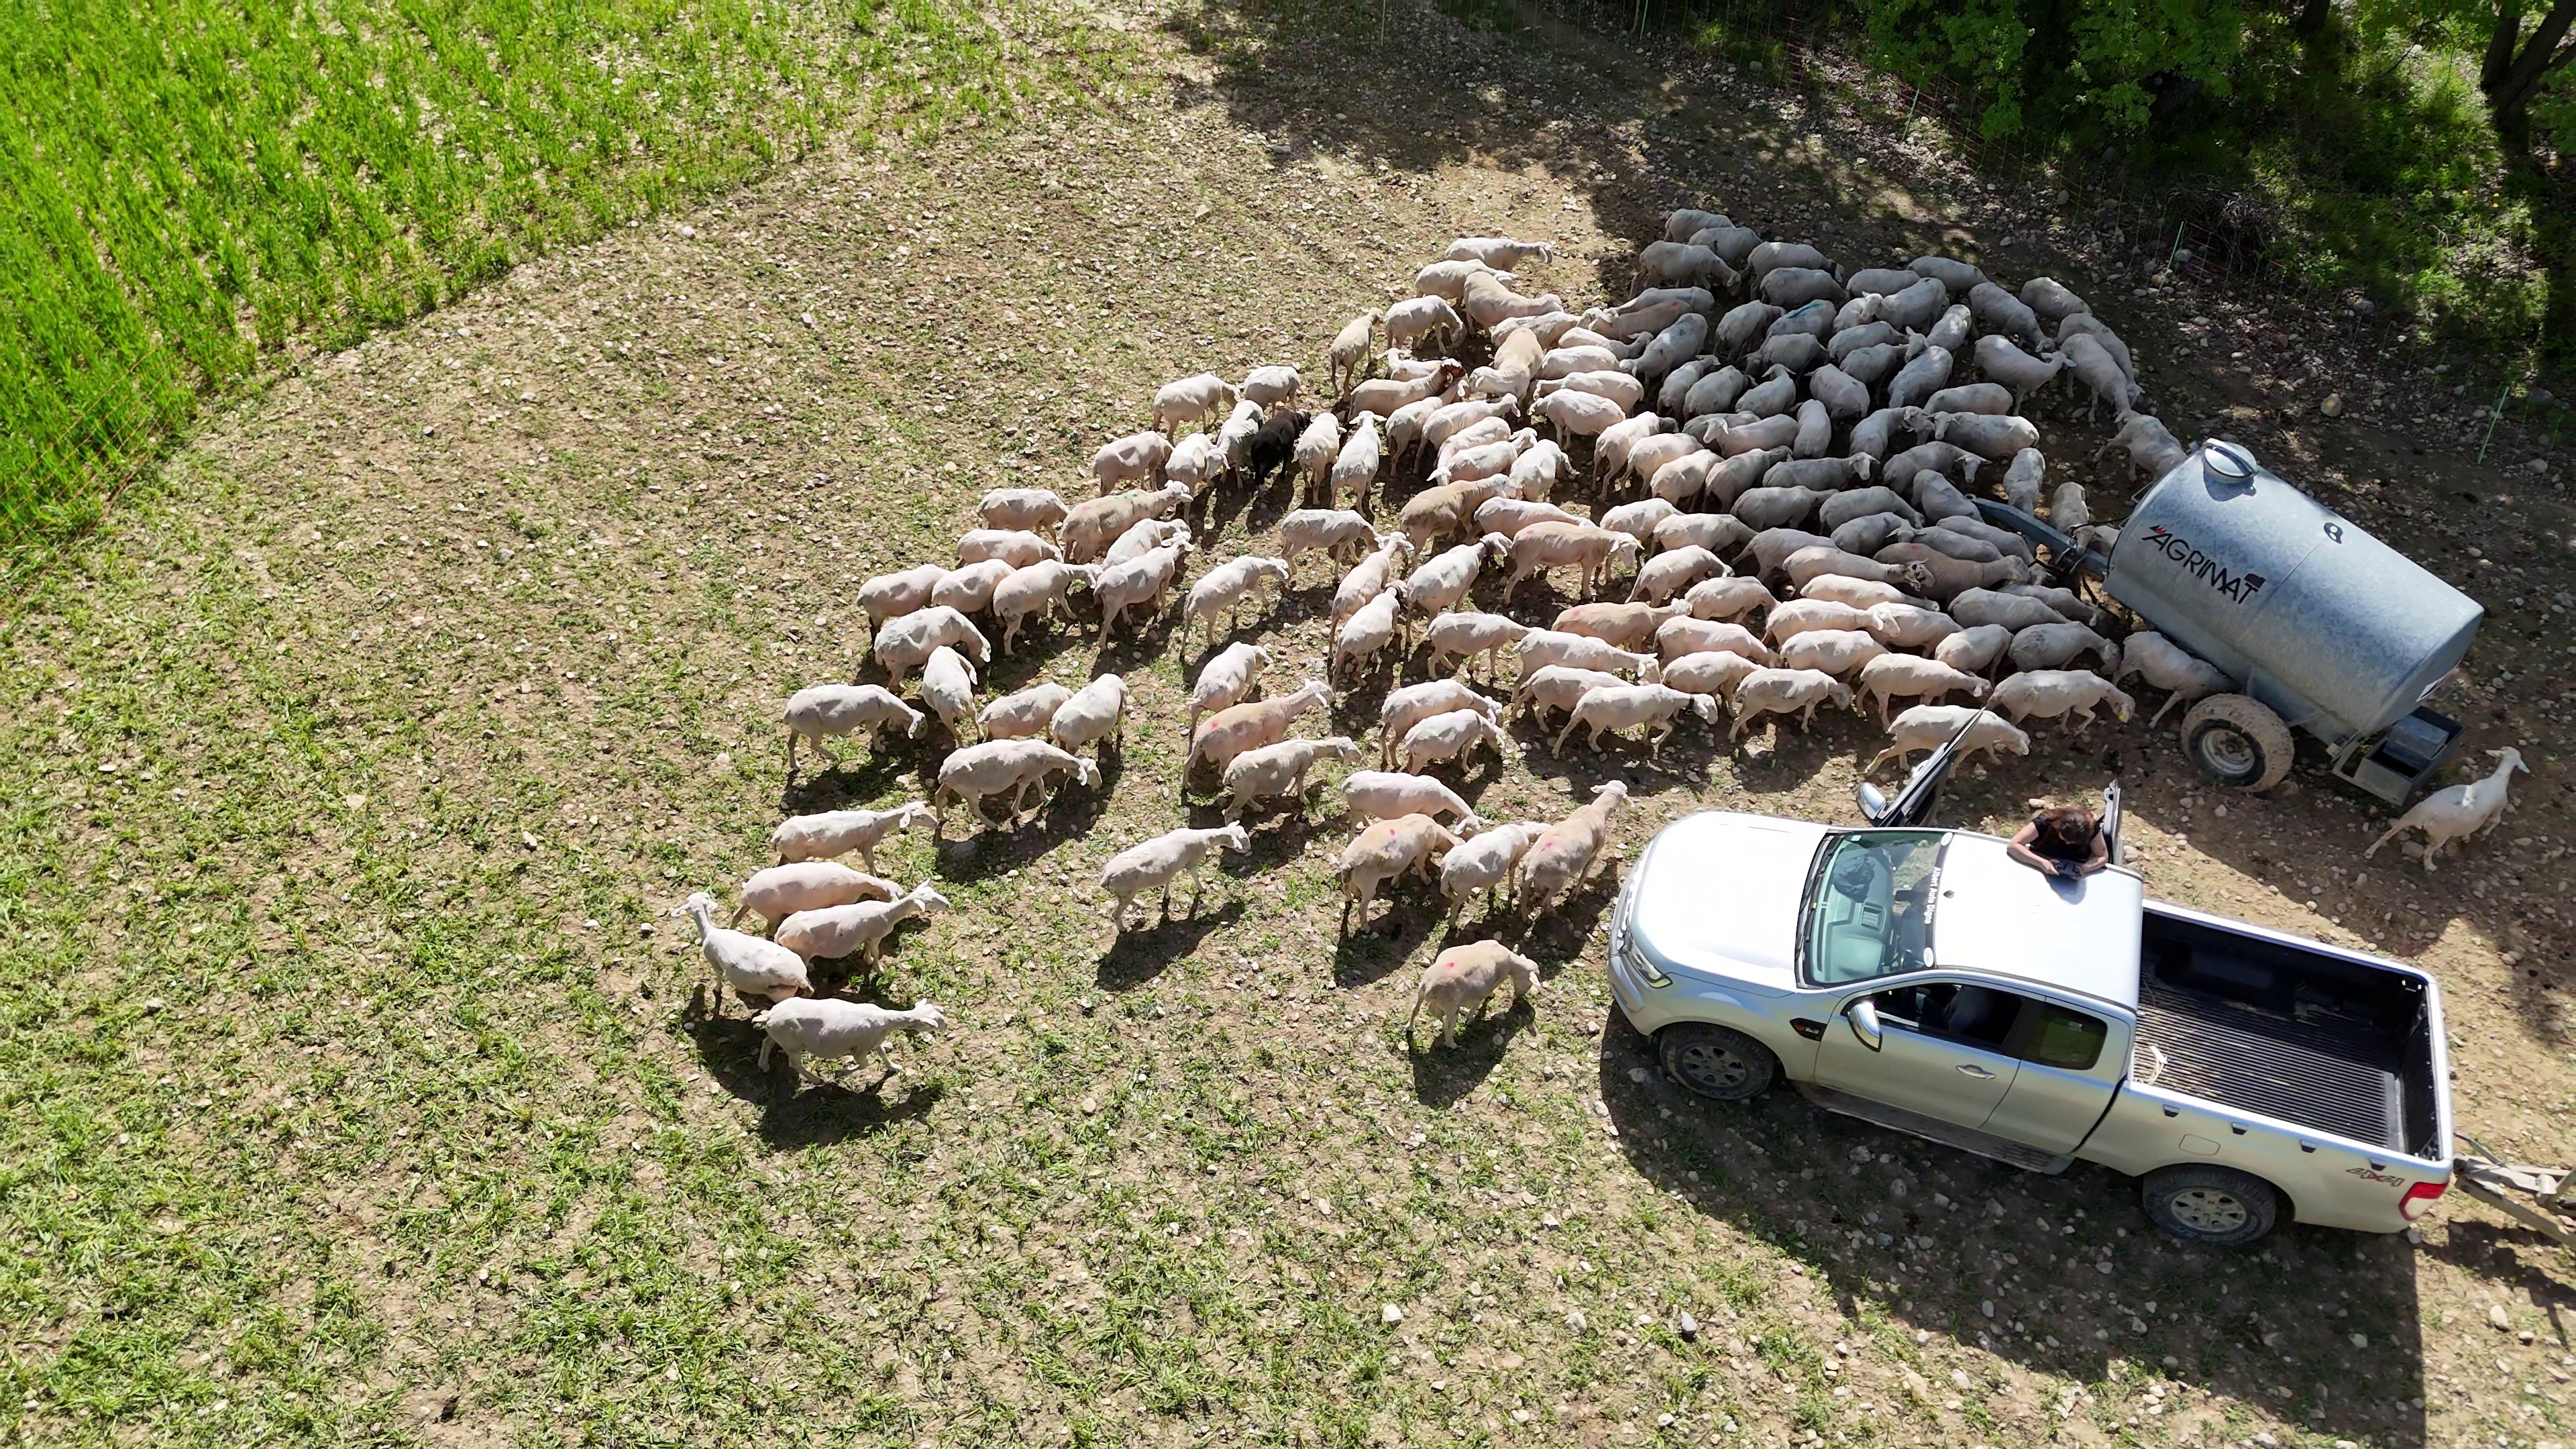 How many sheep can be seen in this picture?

140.